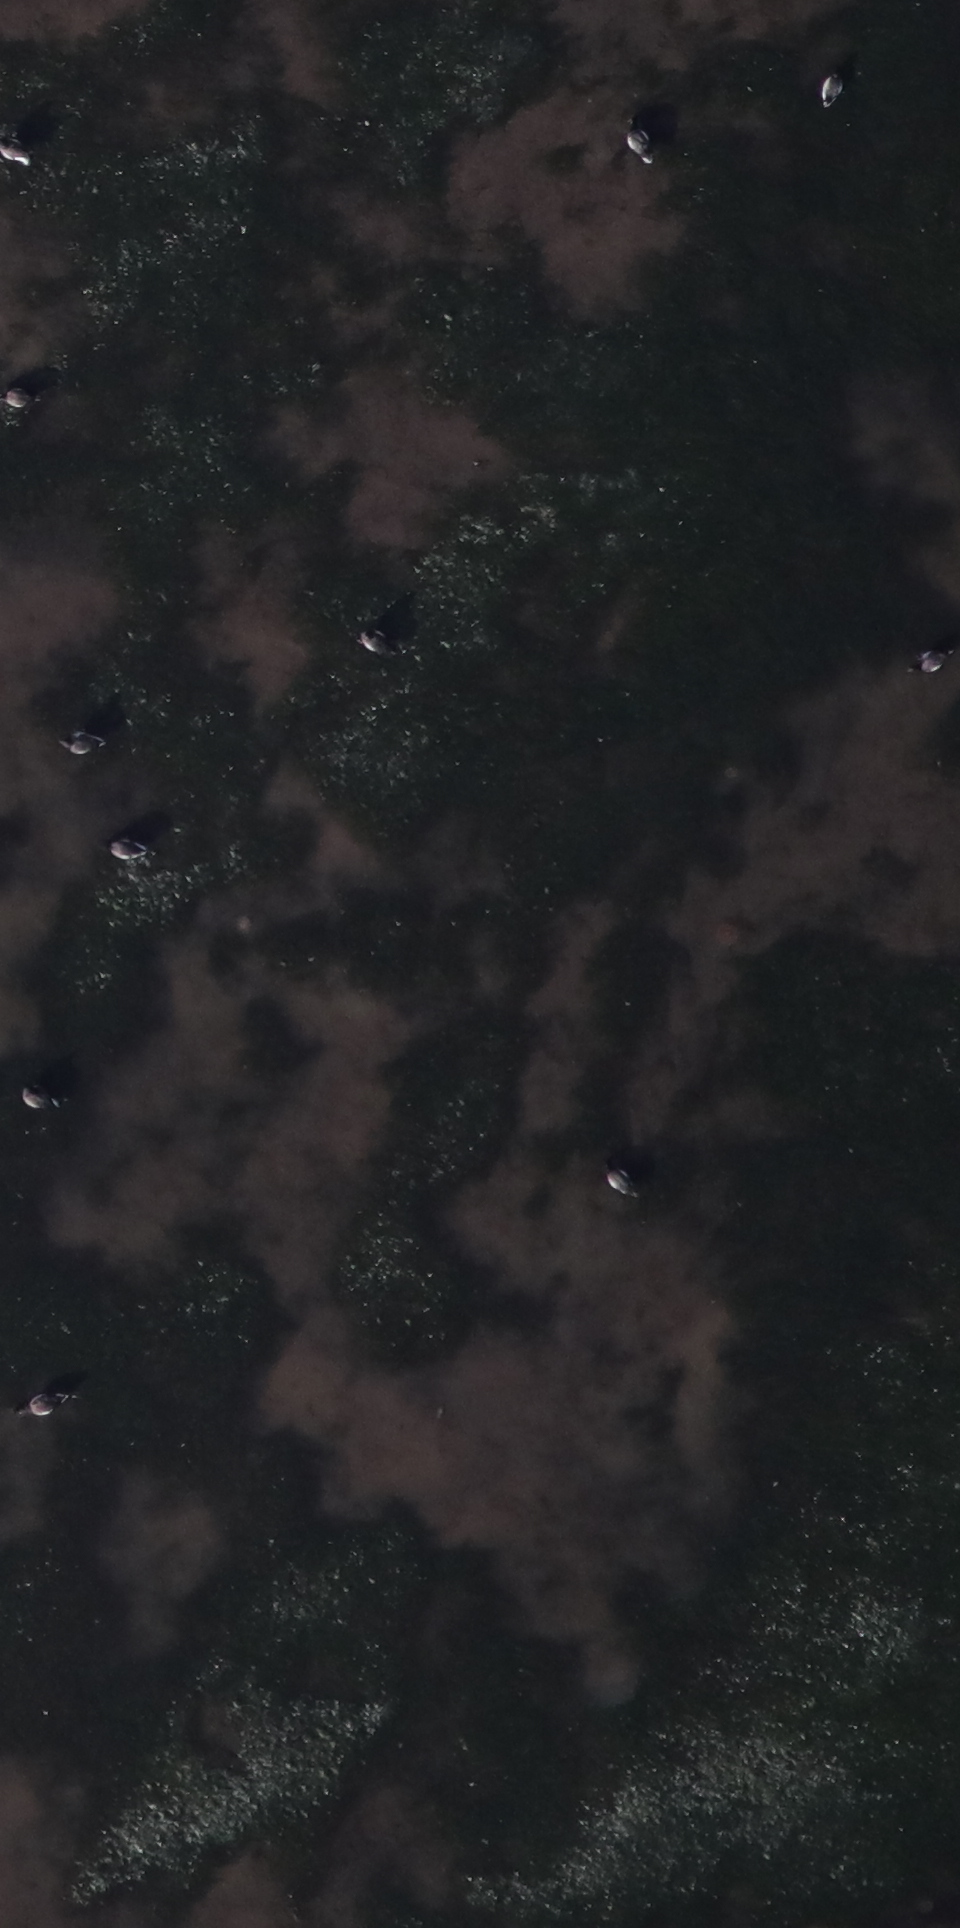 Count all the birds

11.